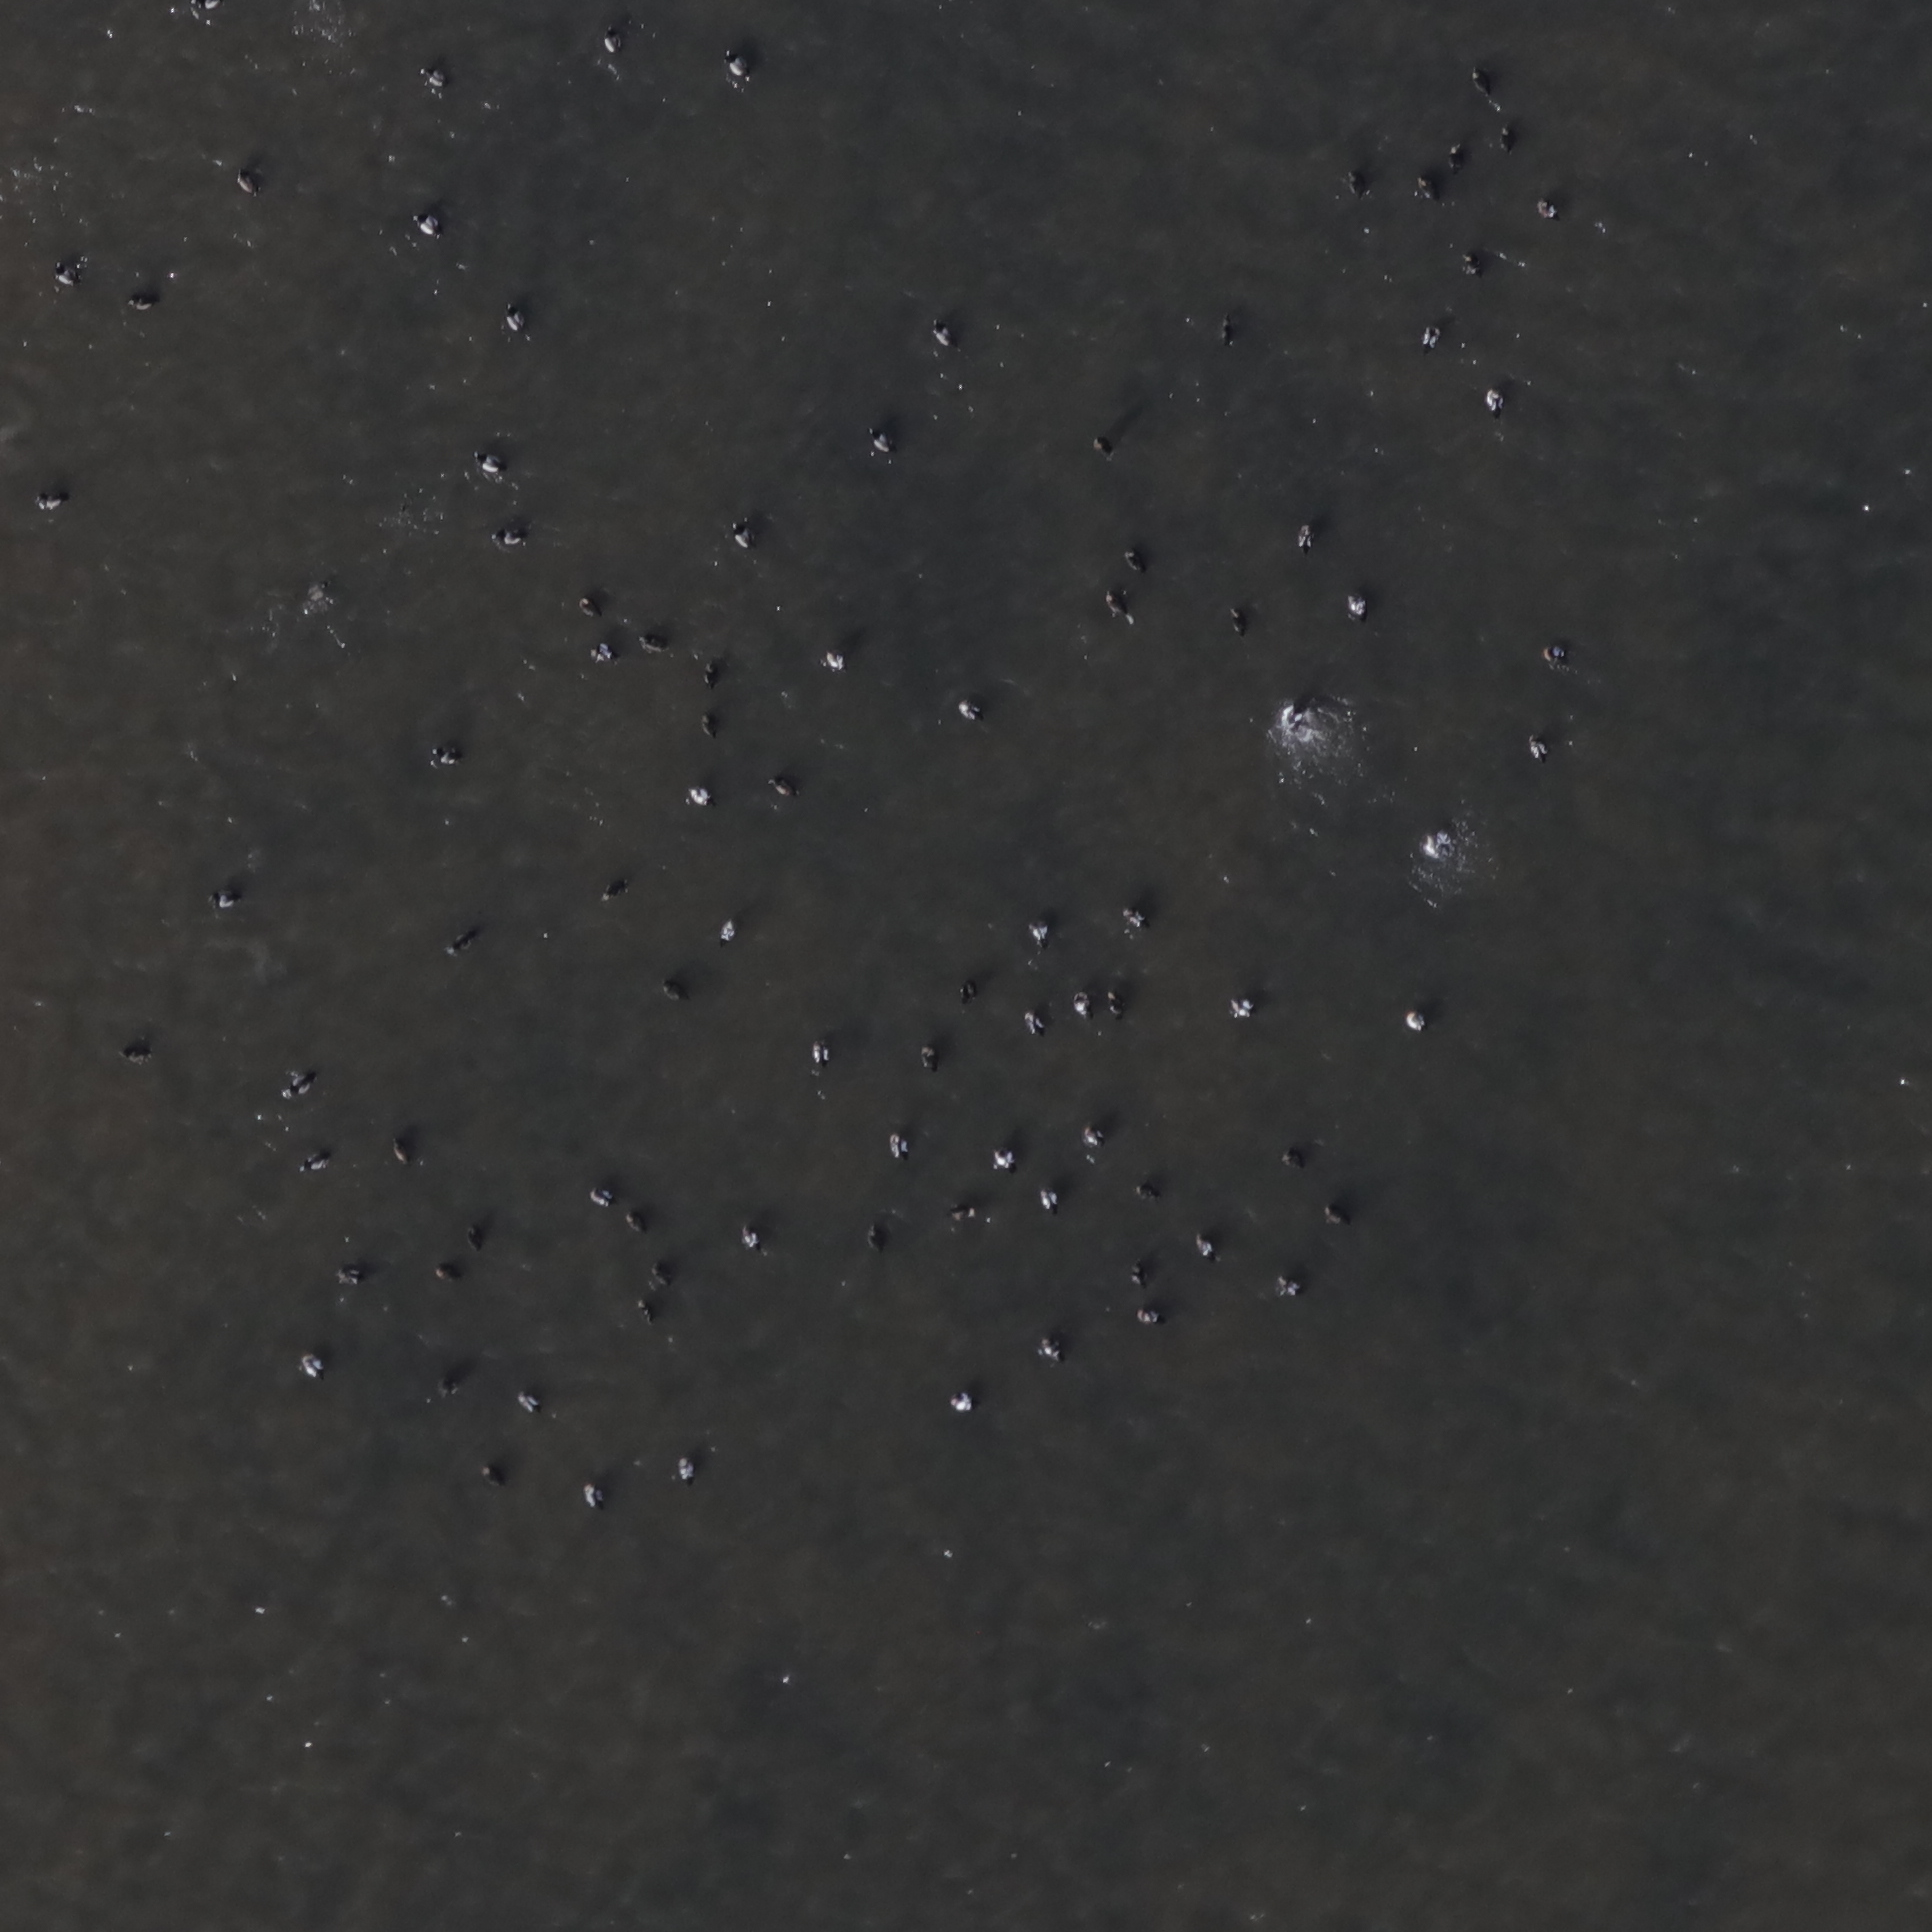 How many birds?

94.